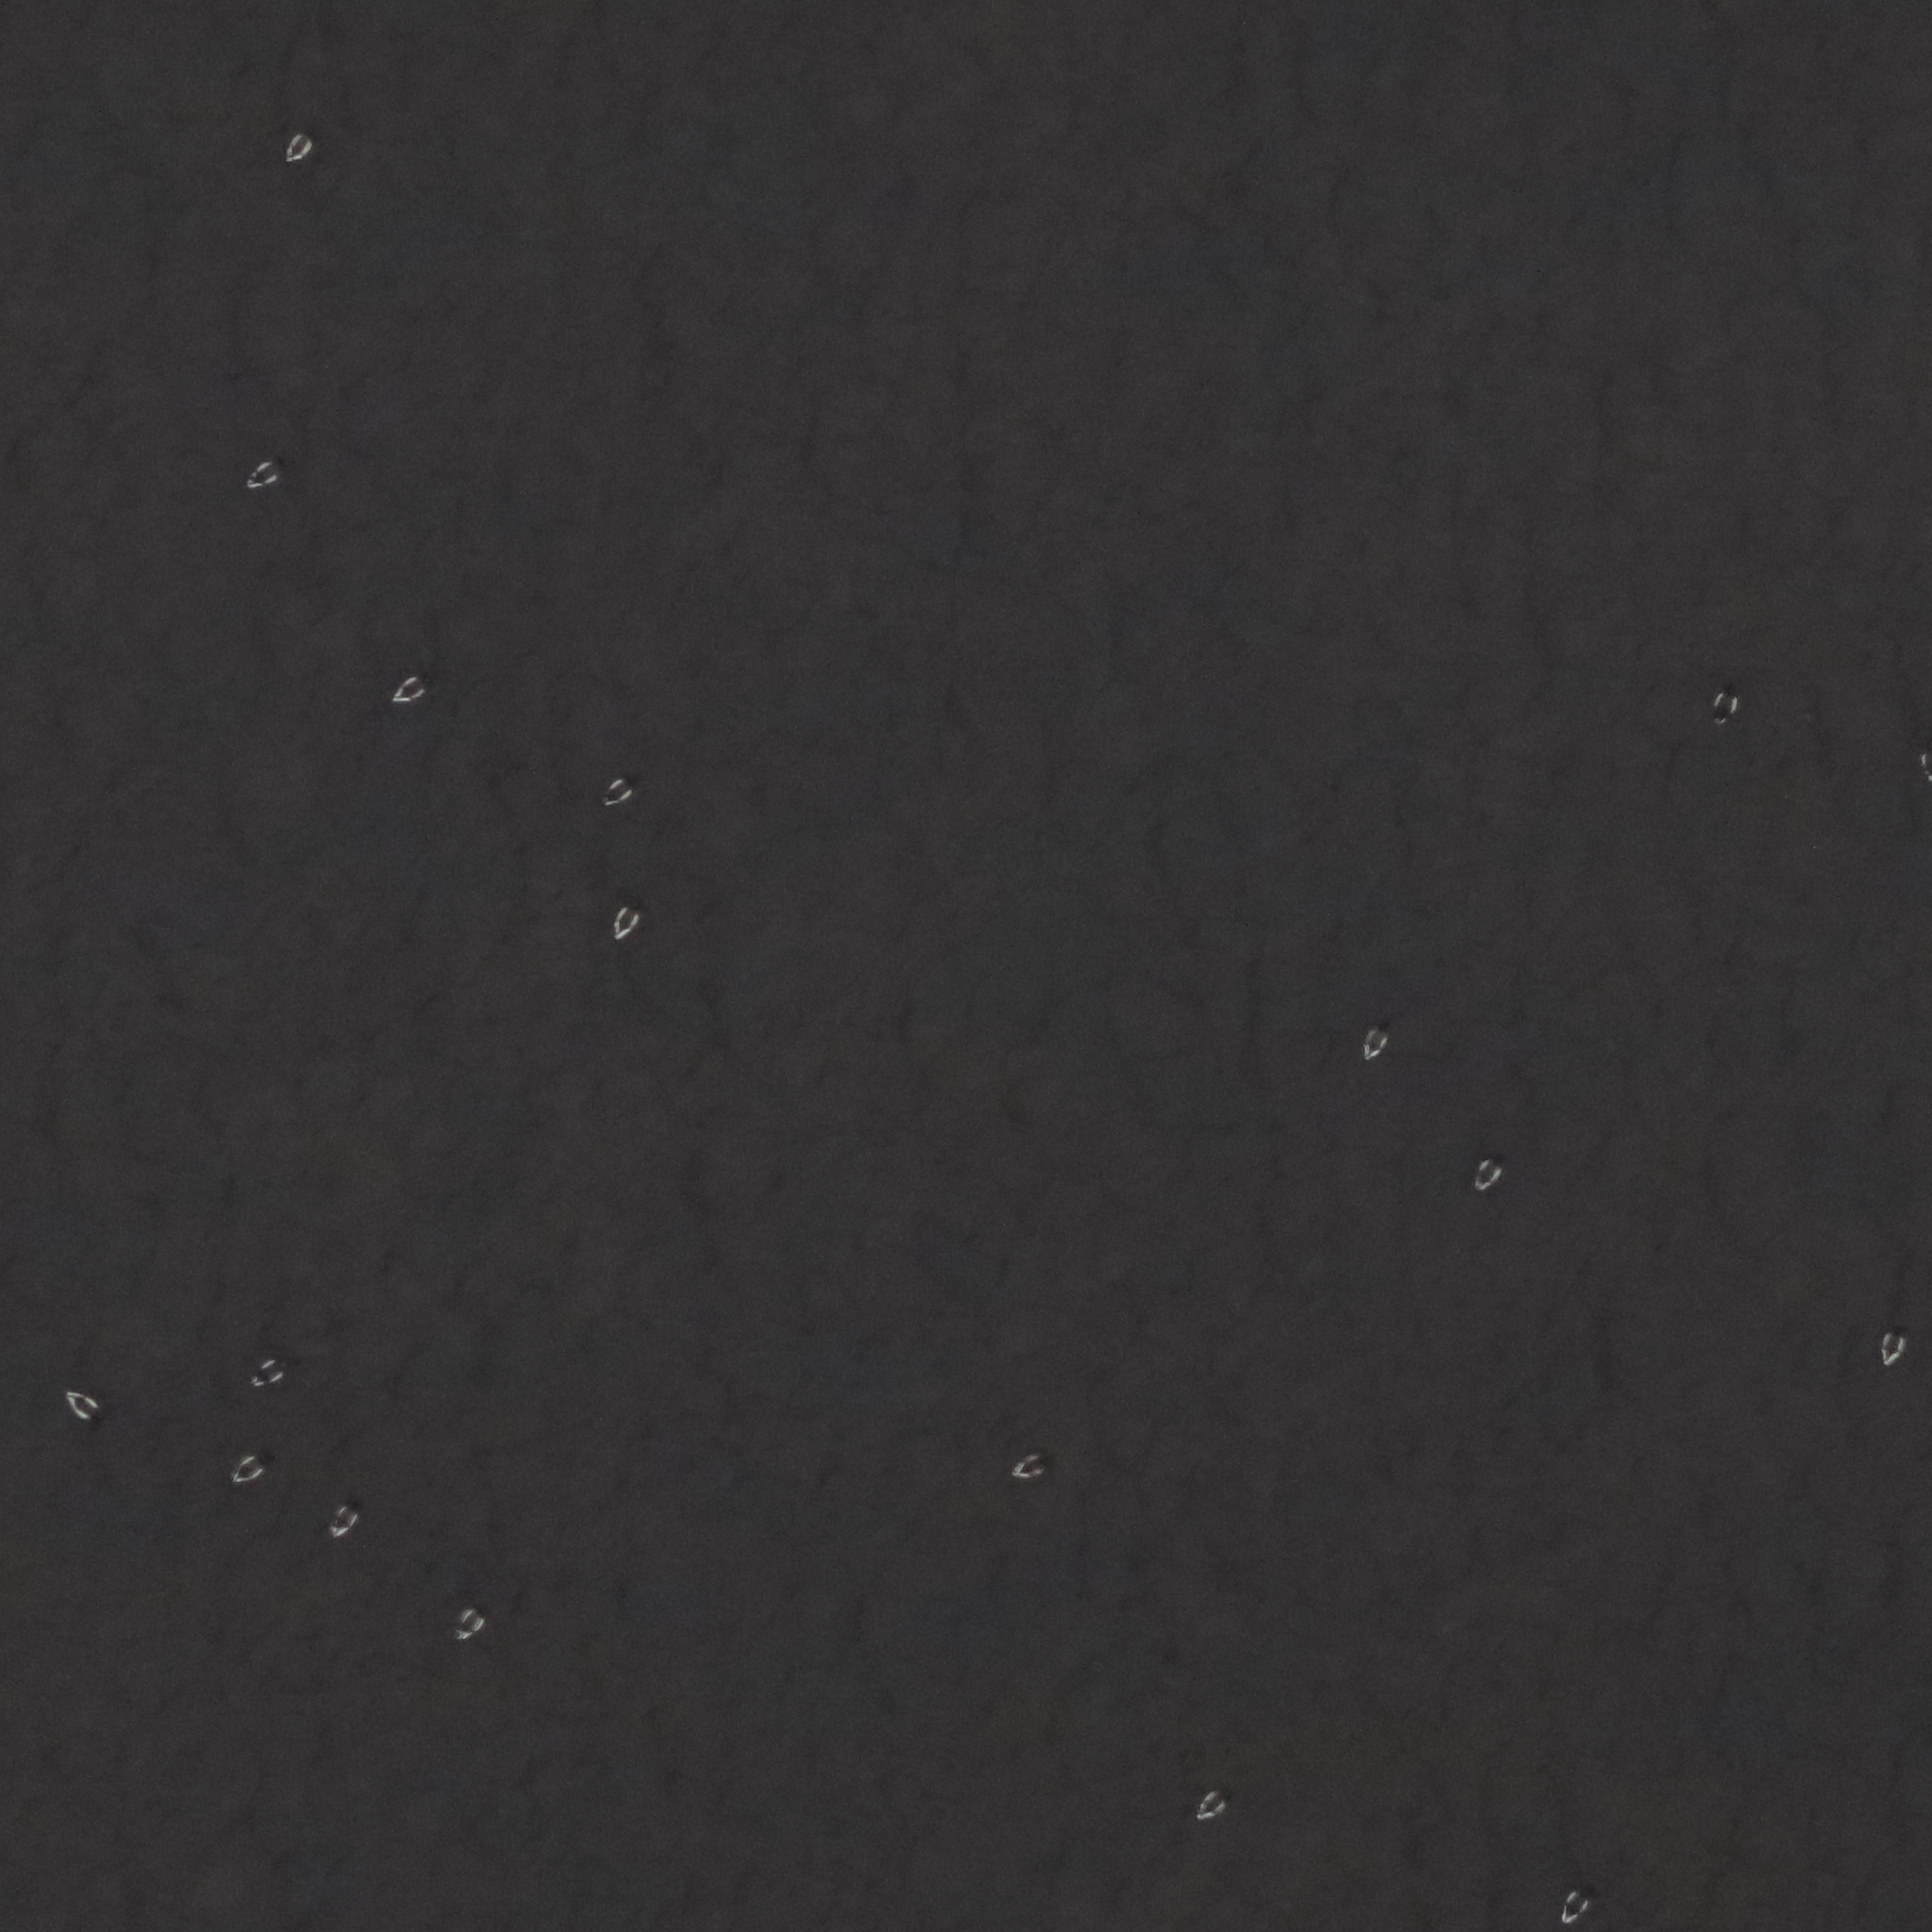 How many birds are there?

17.